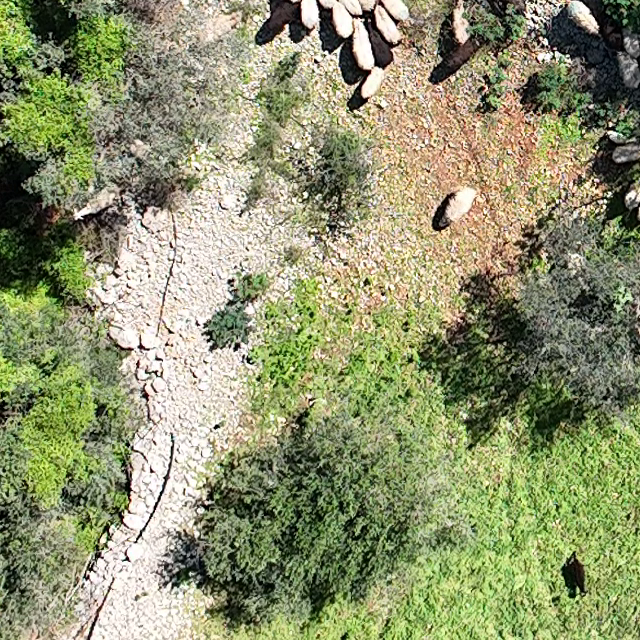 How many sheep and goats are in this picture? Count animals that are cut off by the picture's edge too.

25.